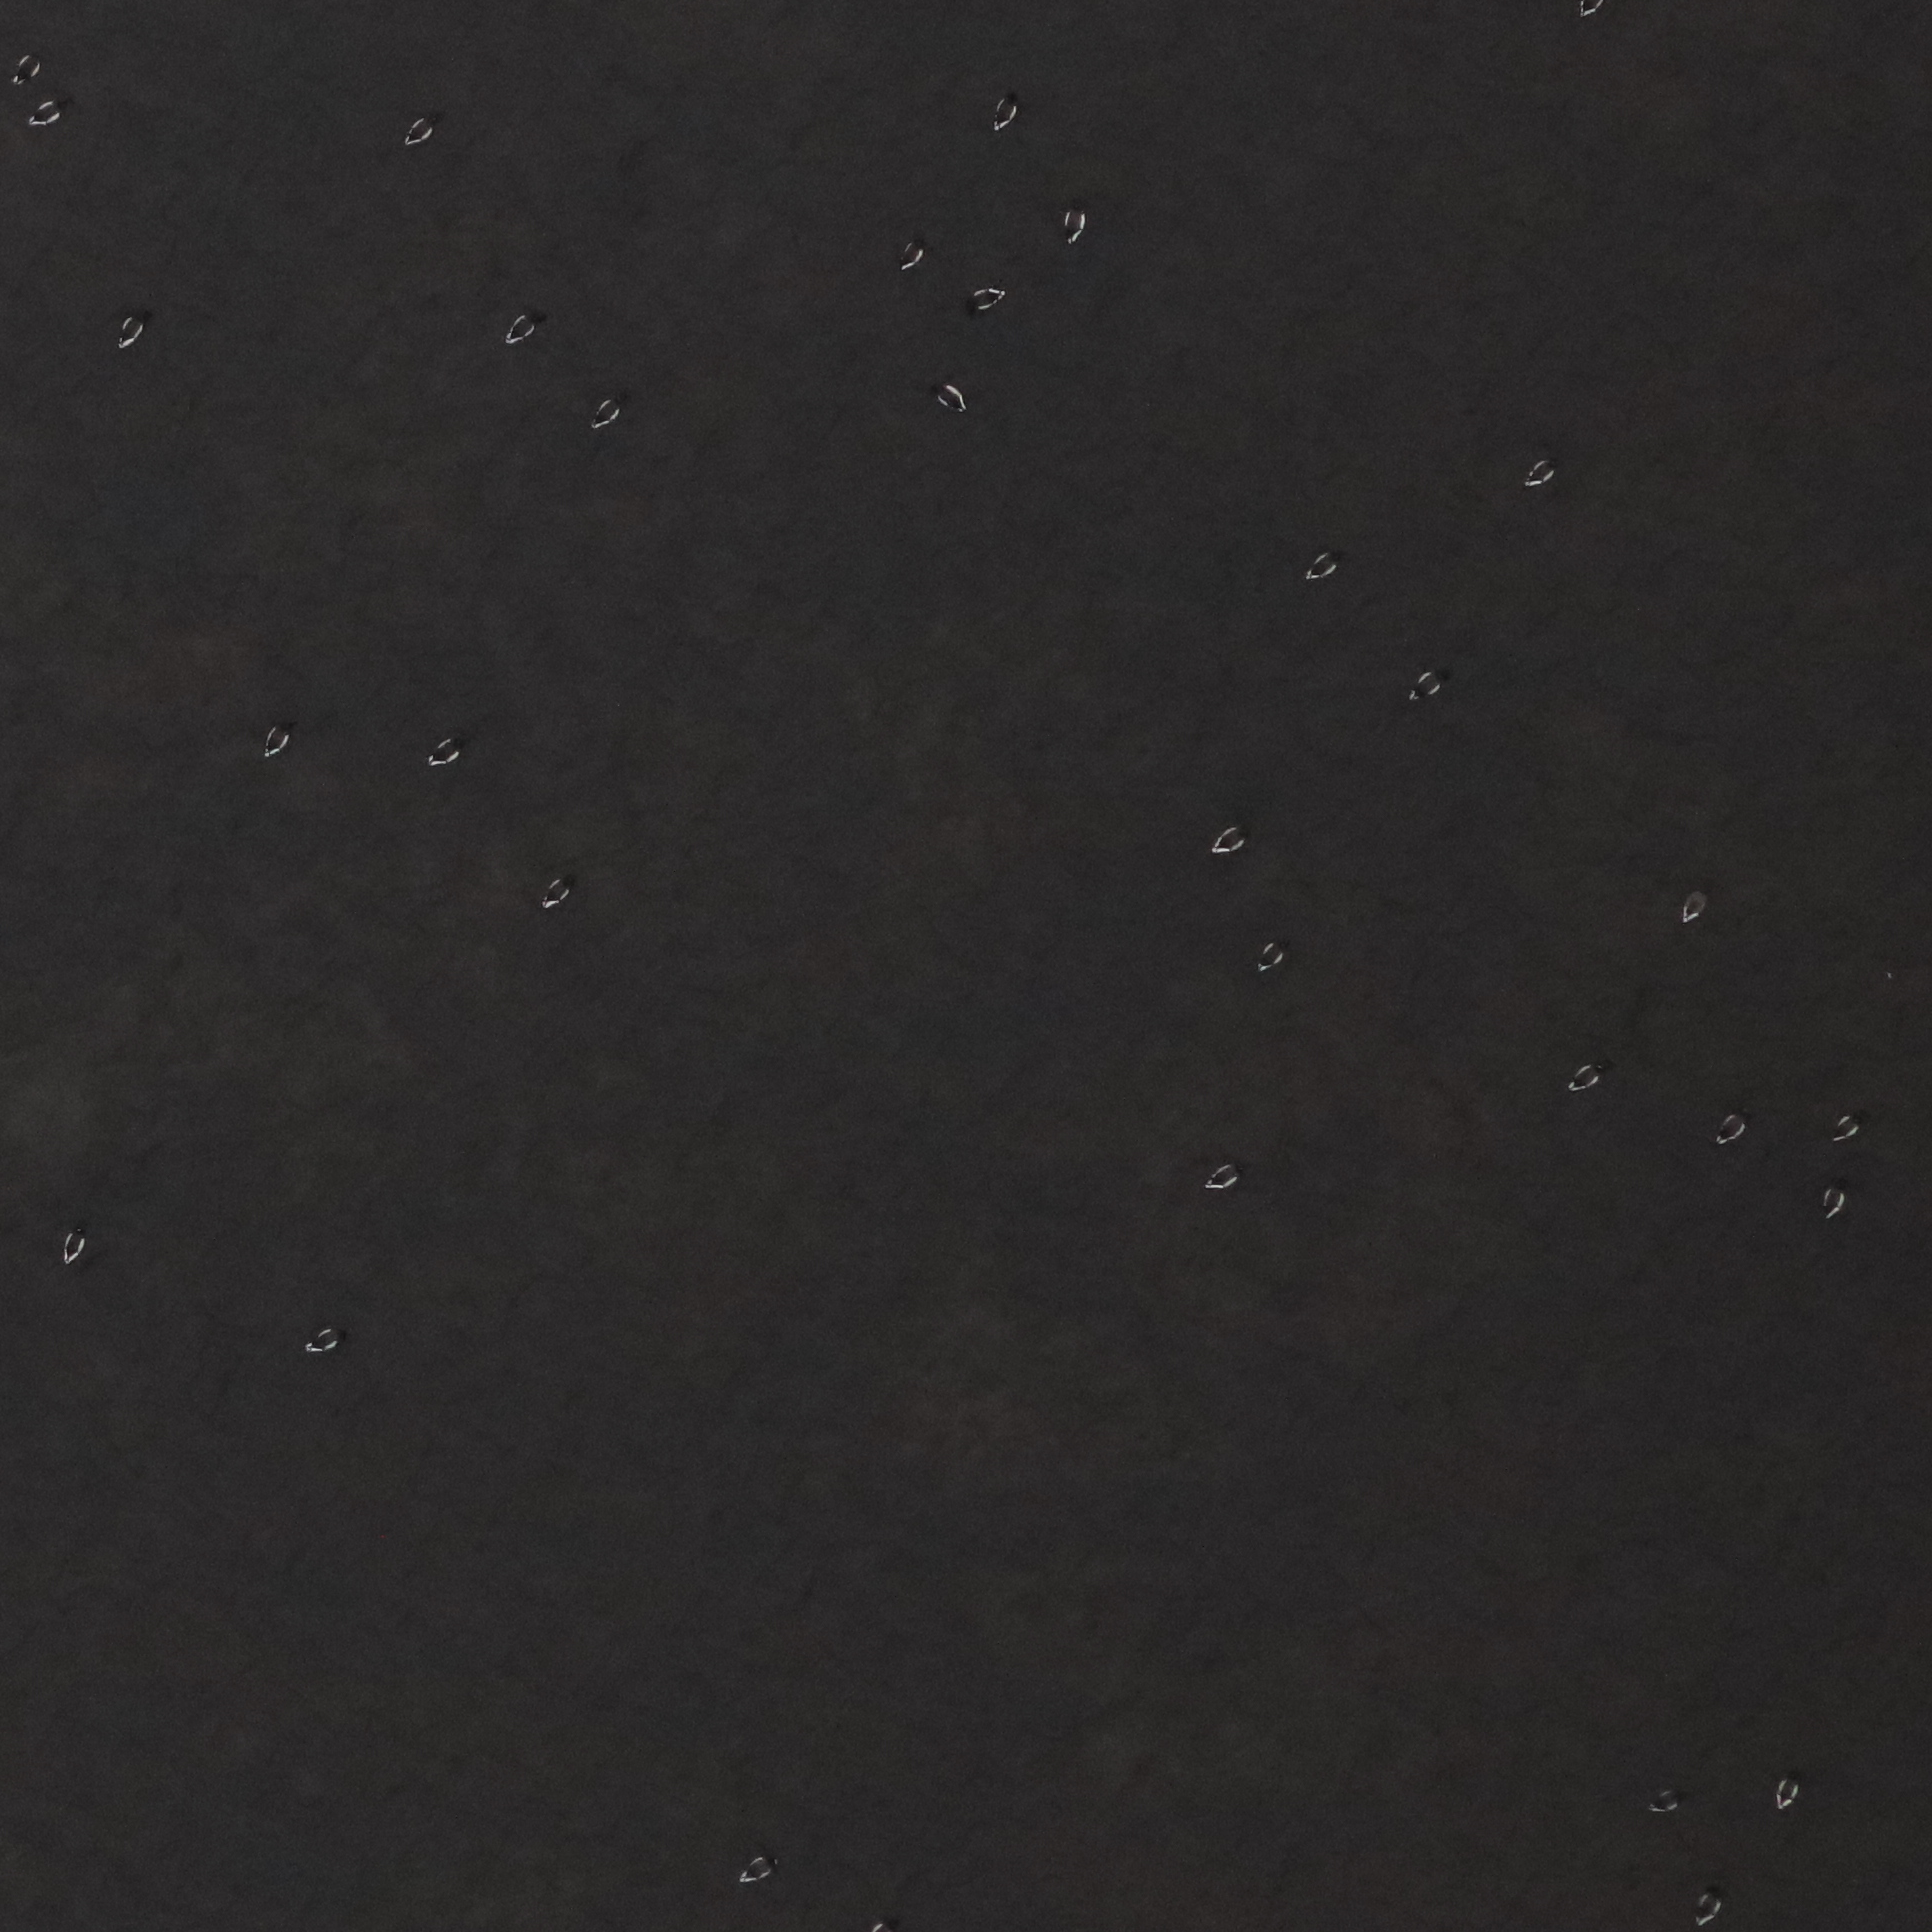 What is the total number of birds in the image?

31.